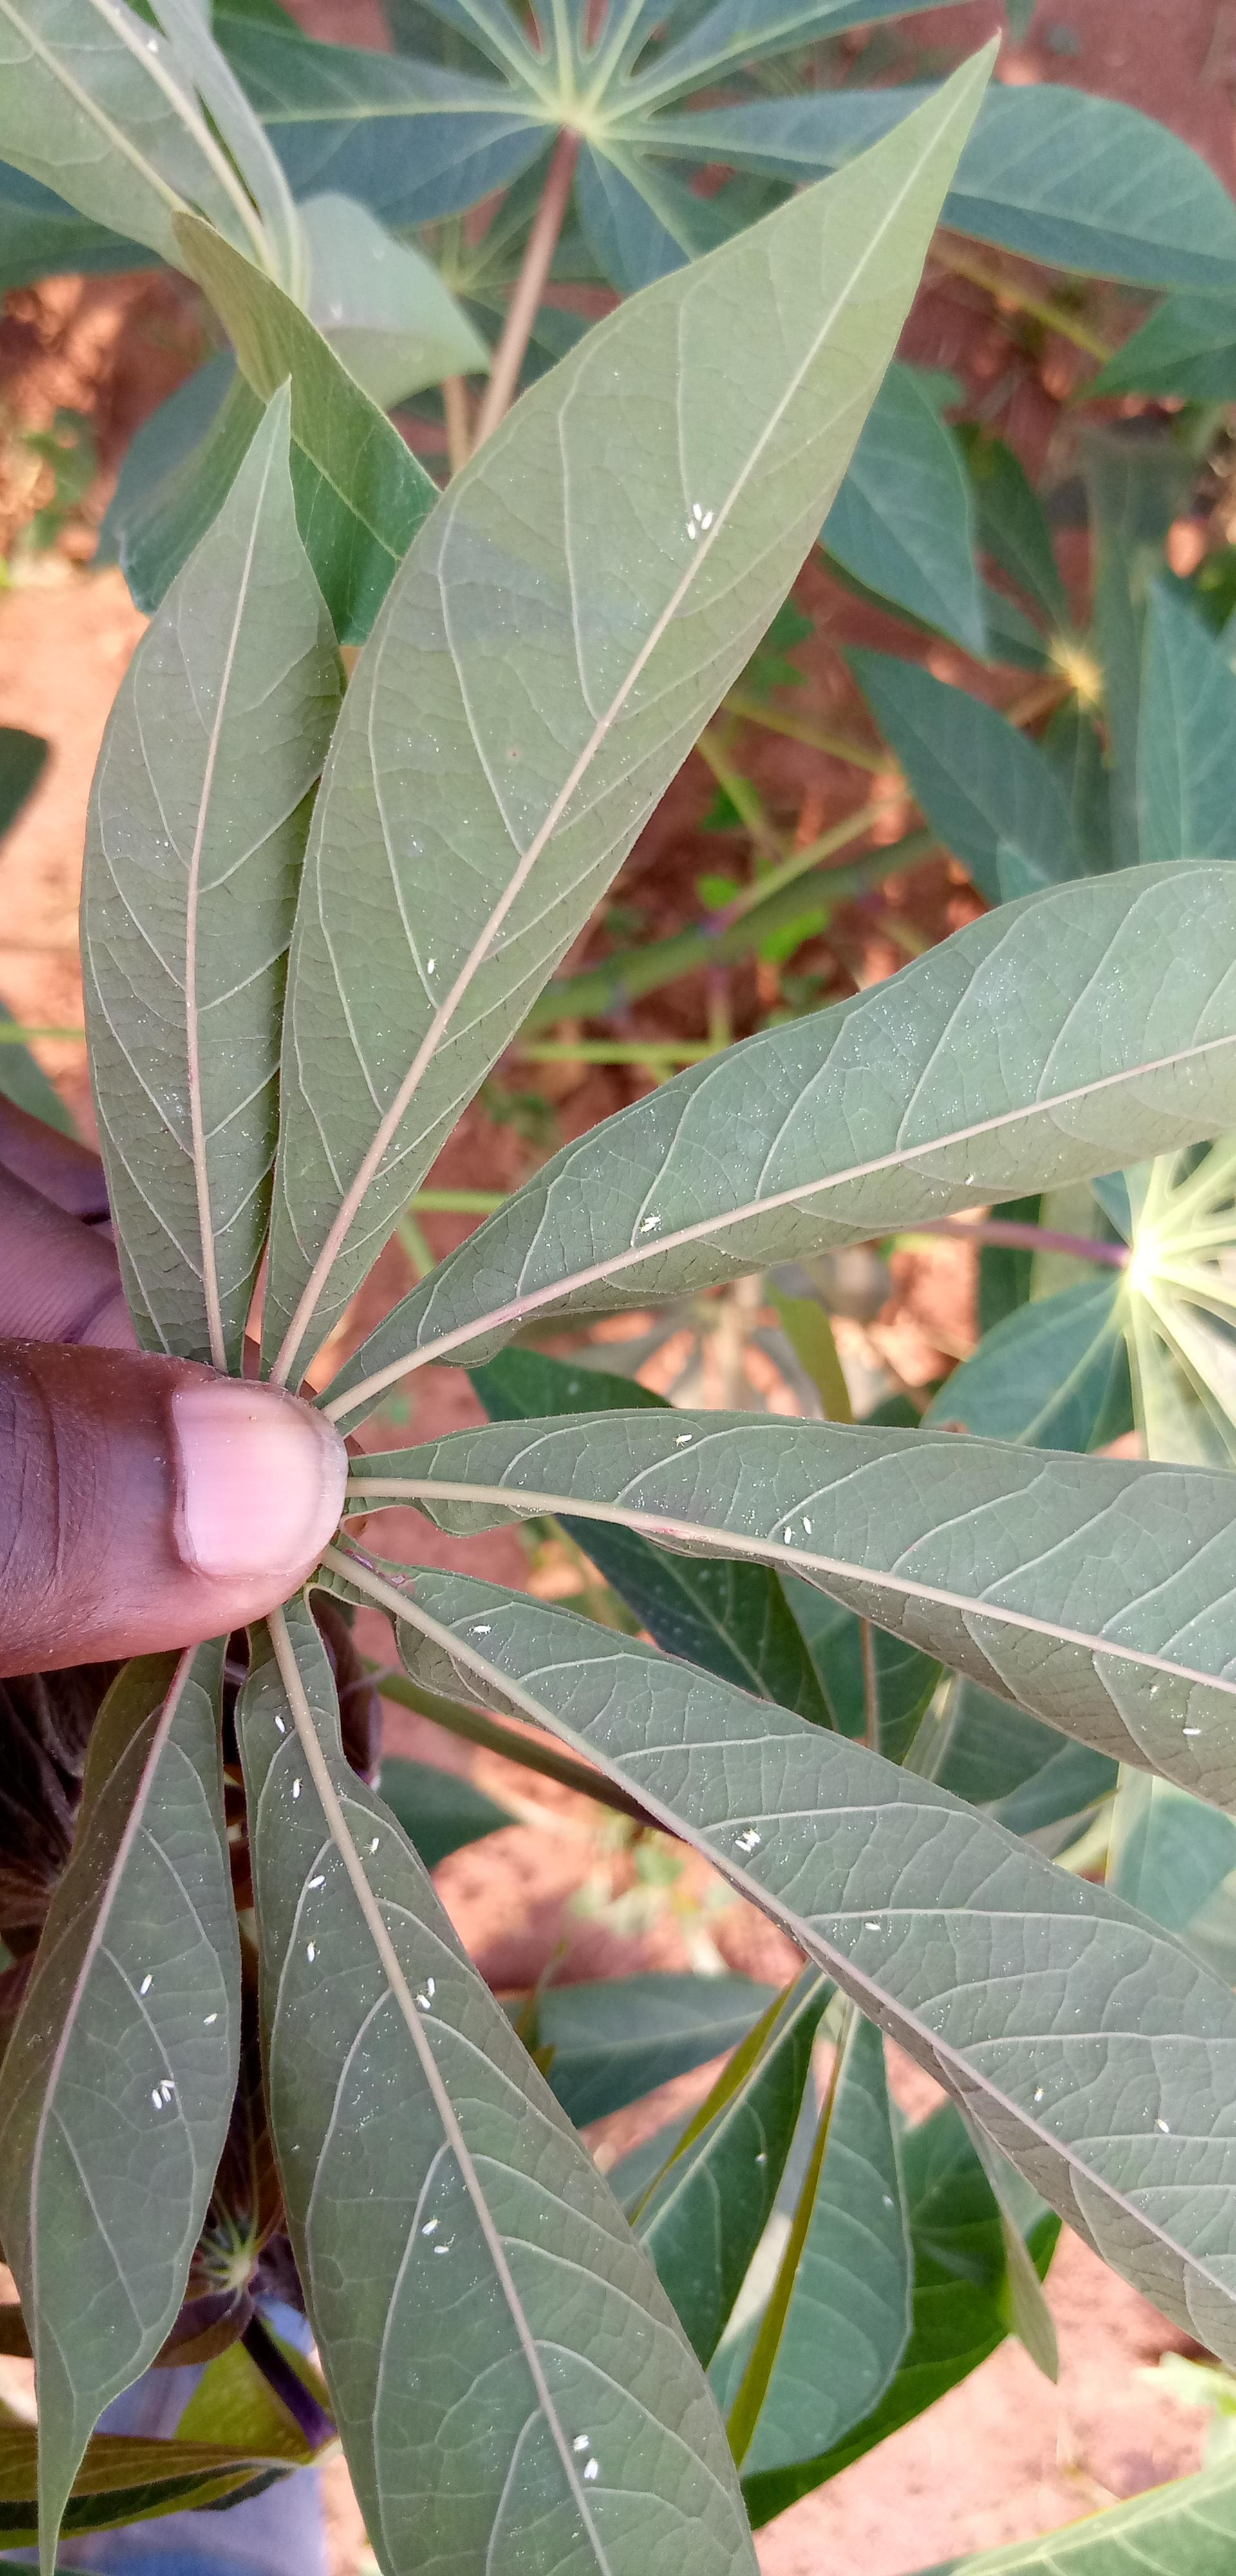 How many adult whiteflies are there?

35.